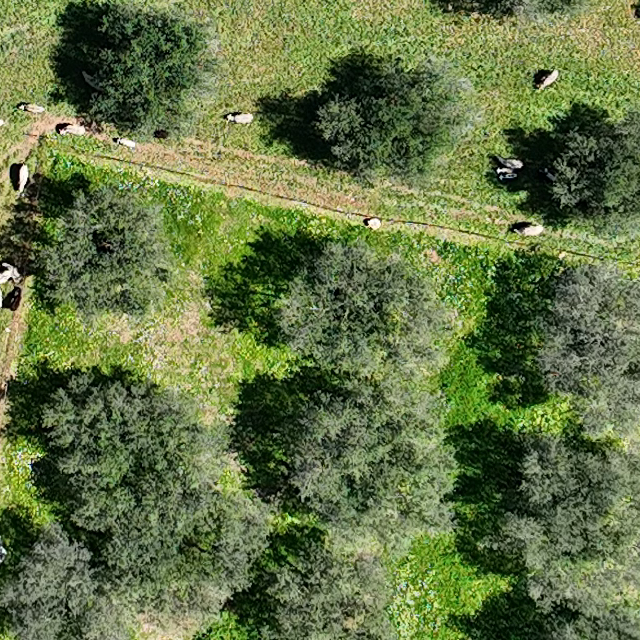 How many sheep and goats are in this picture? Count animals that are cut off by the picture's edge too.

13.